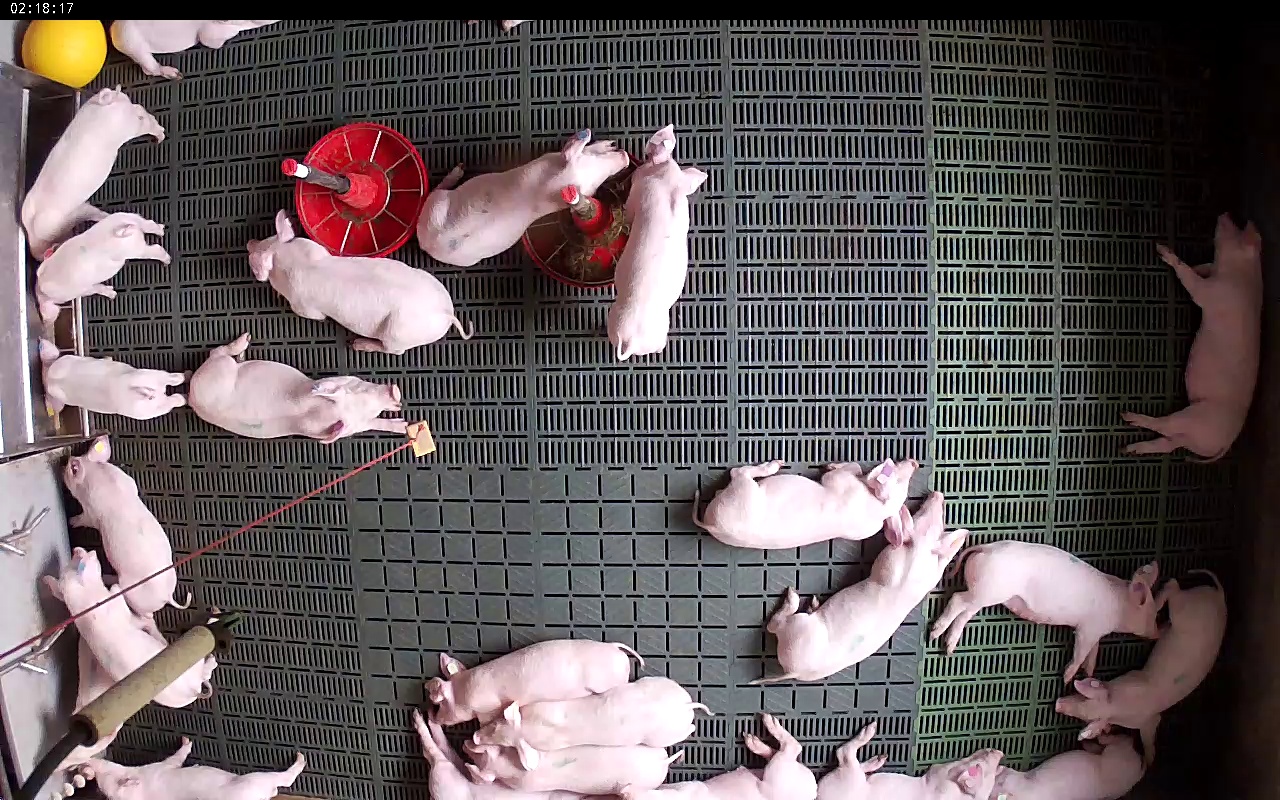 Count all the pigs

24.